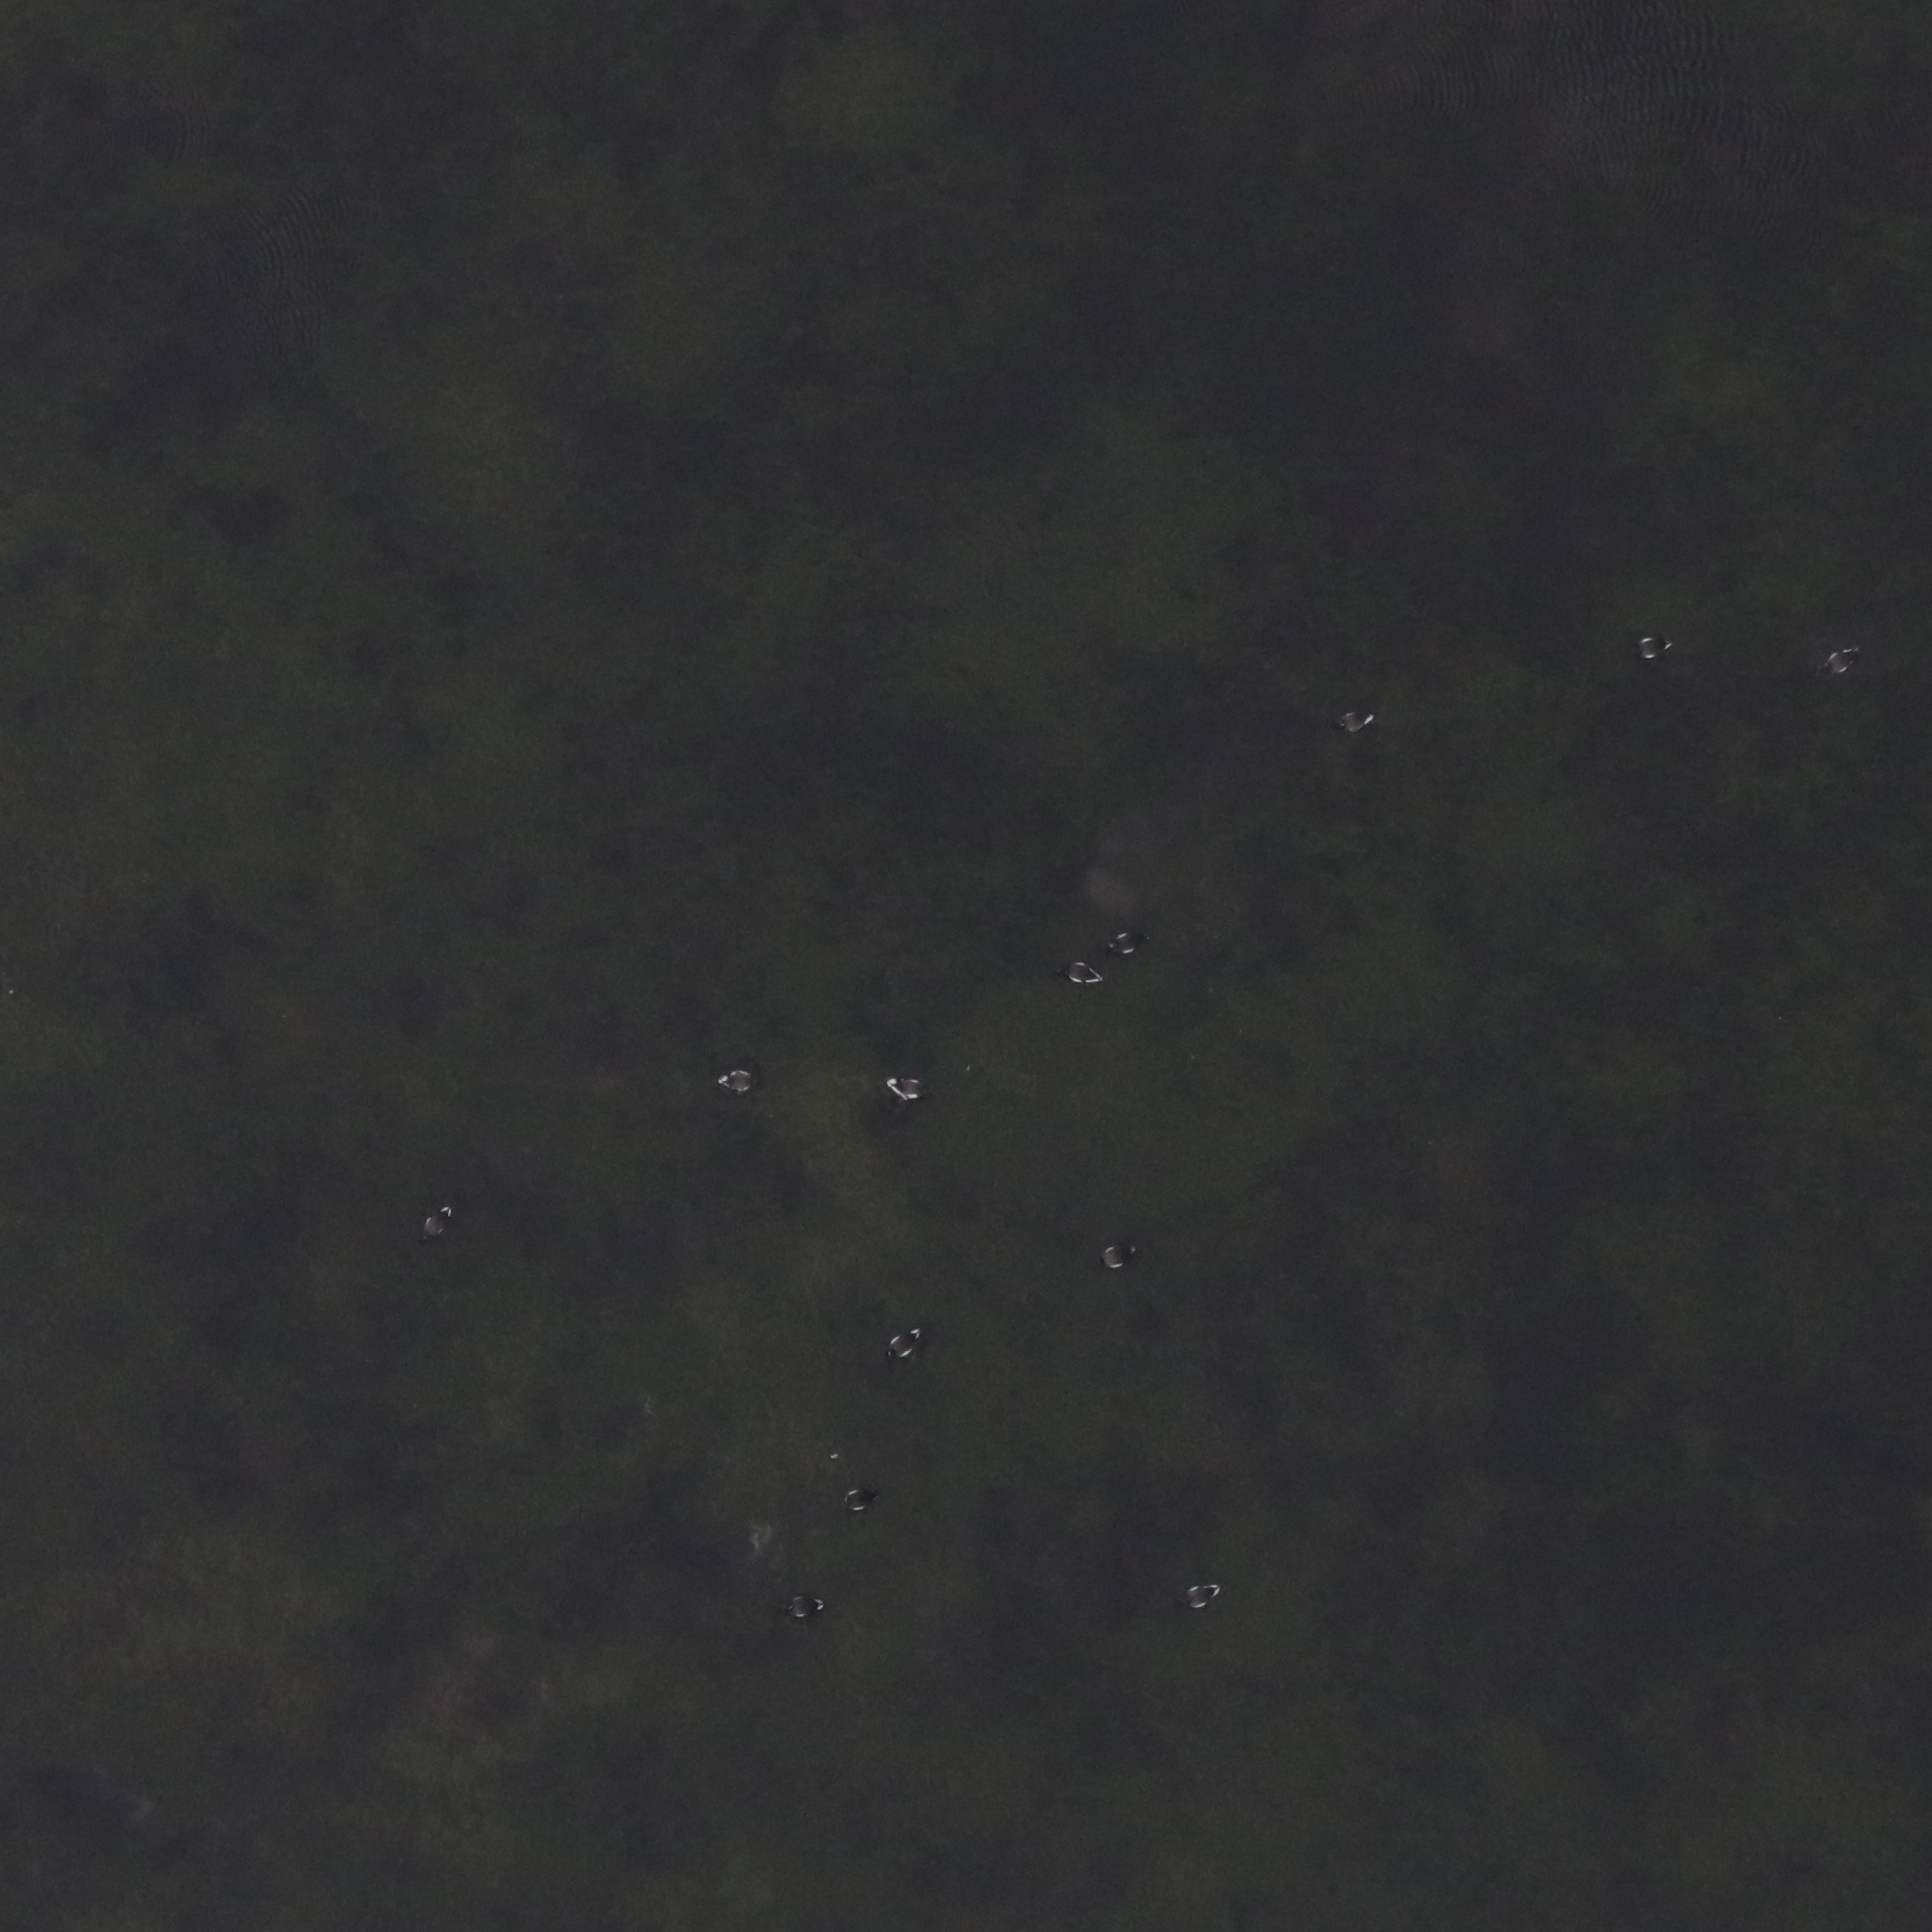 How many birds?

13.